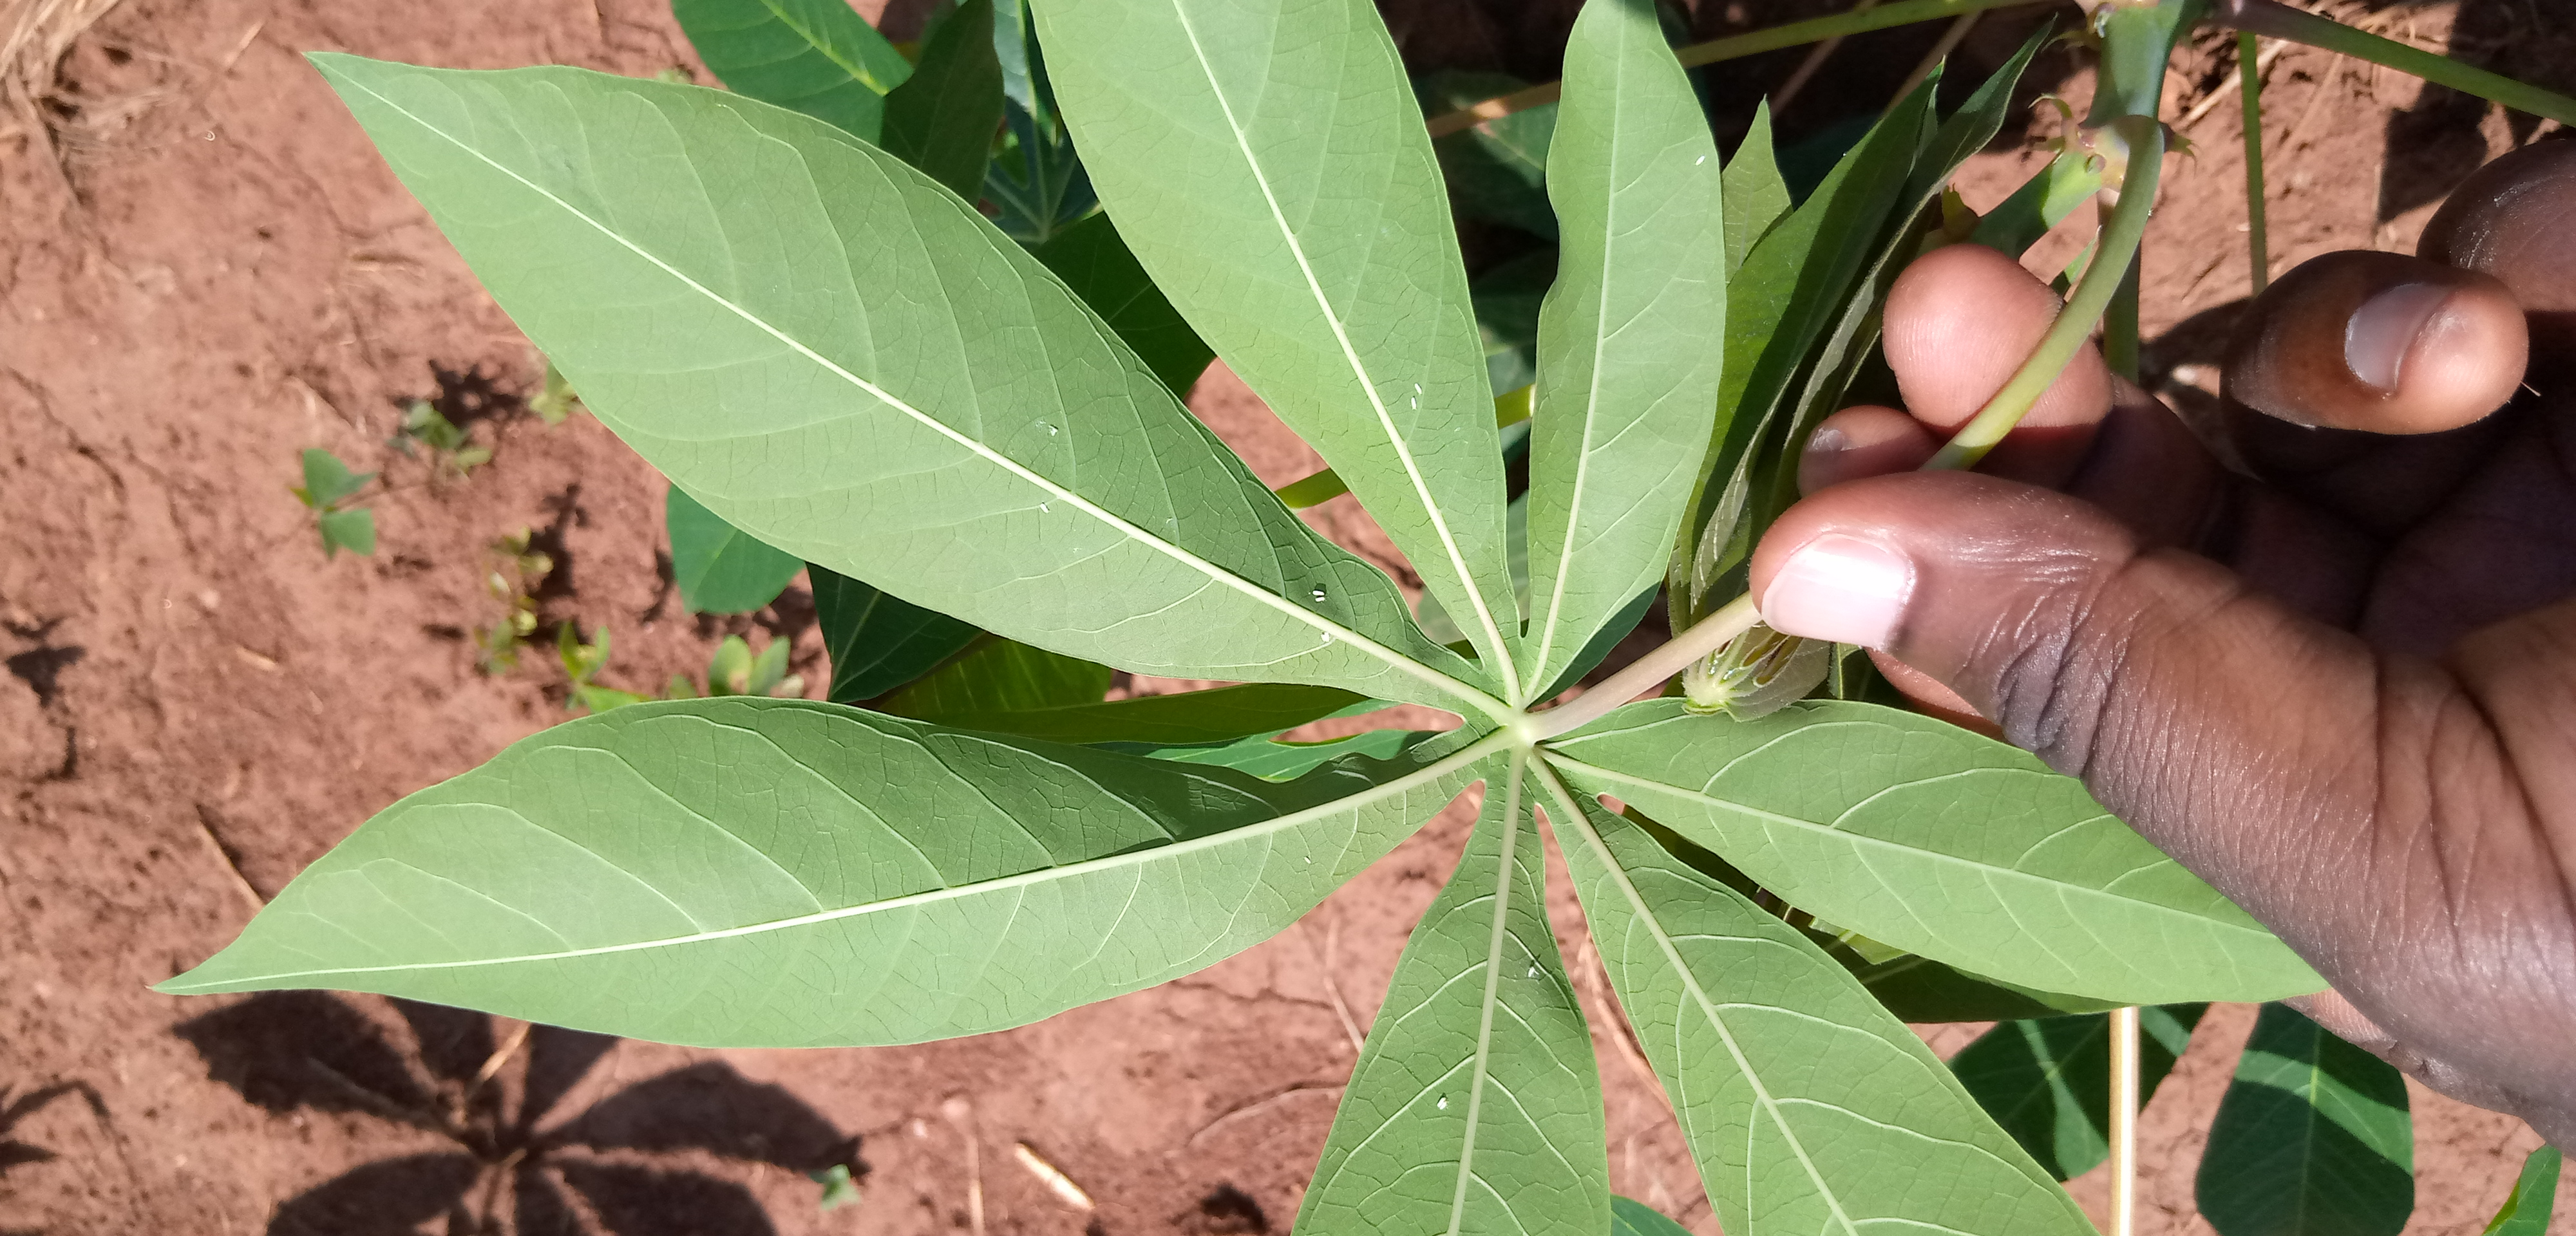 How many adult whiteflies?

8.